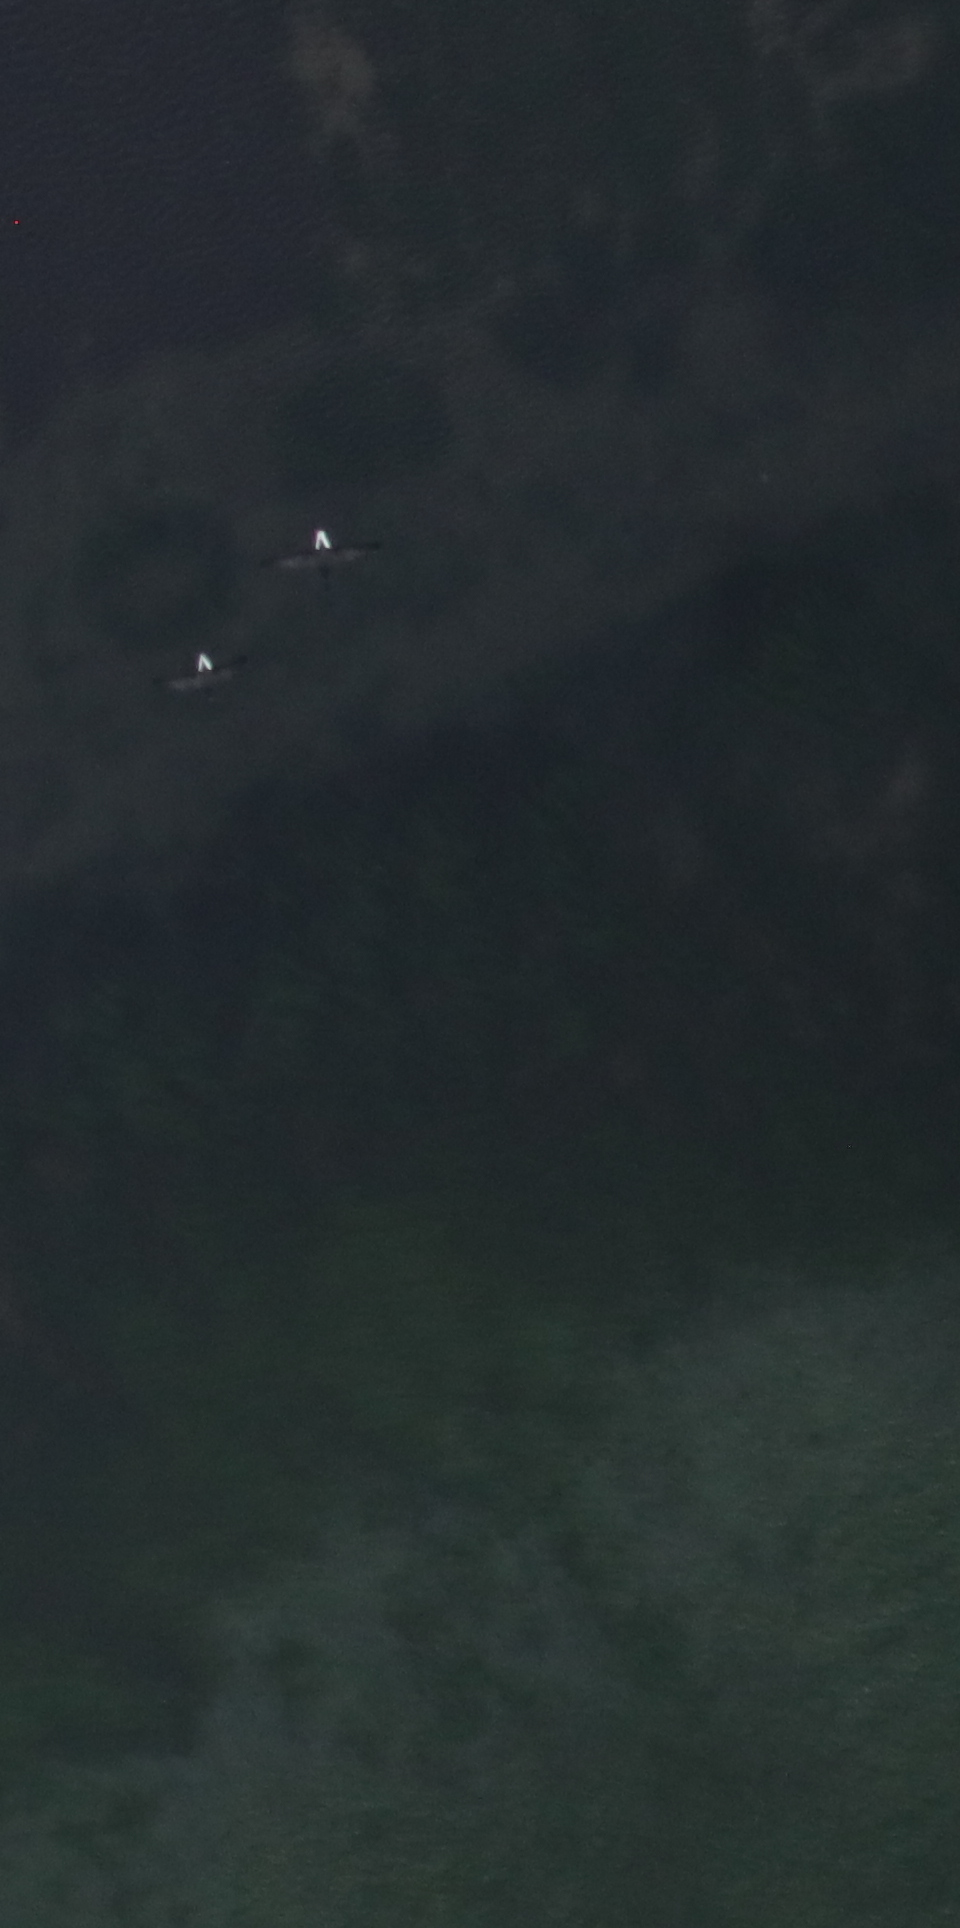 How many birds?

2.